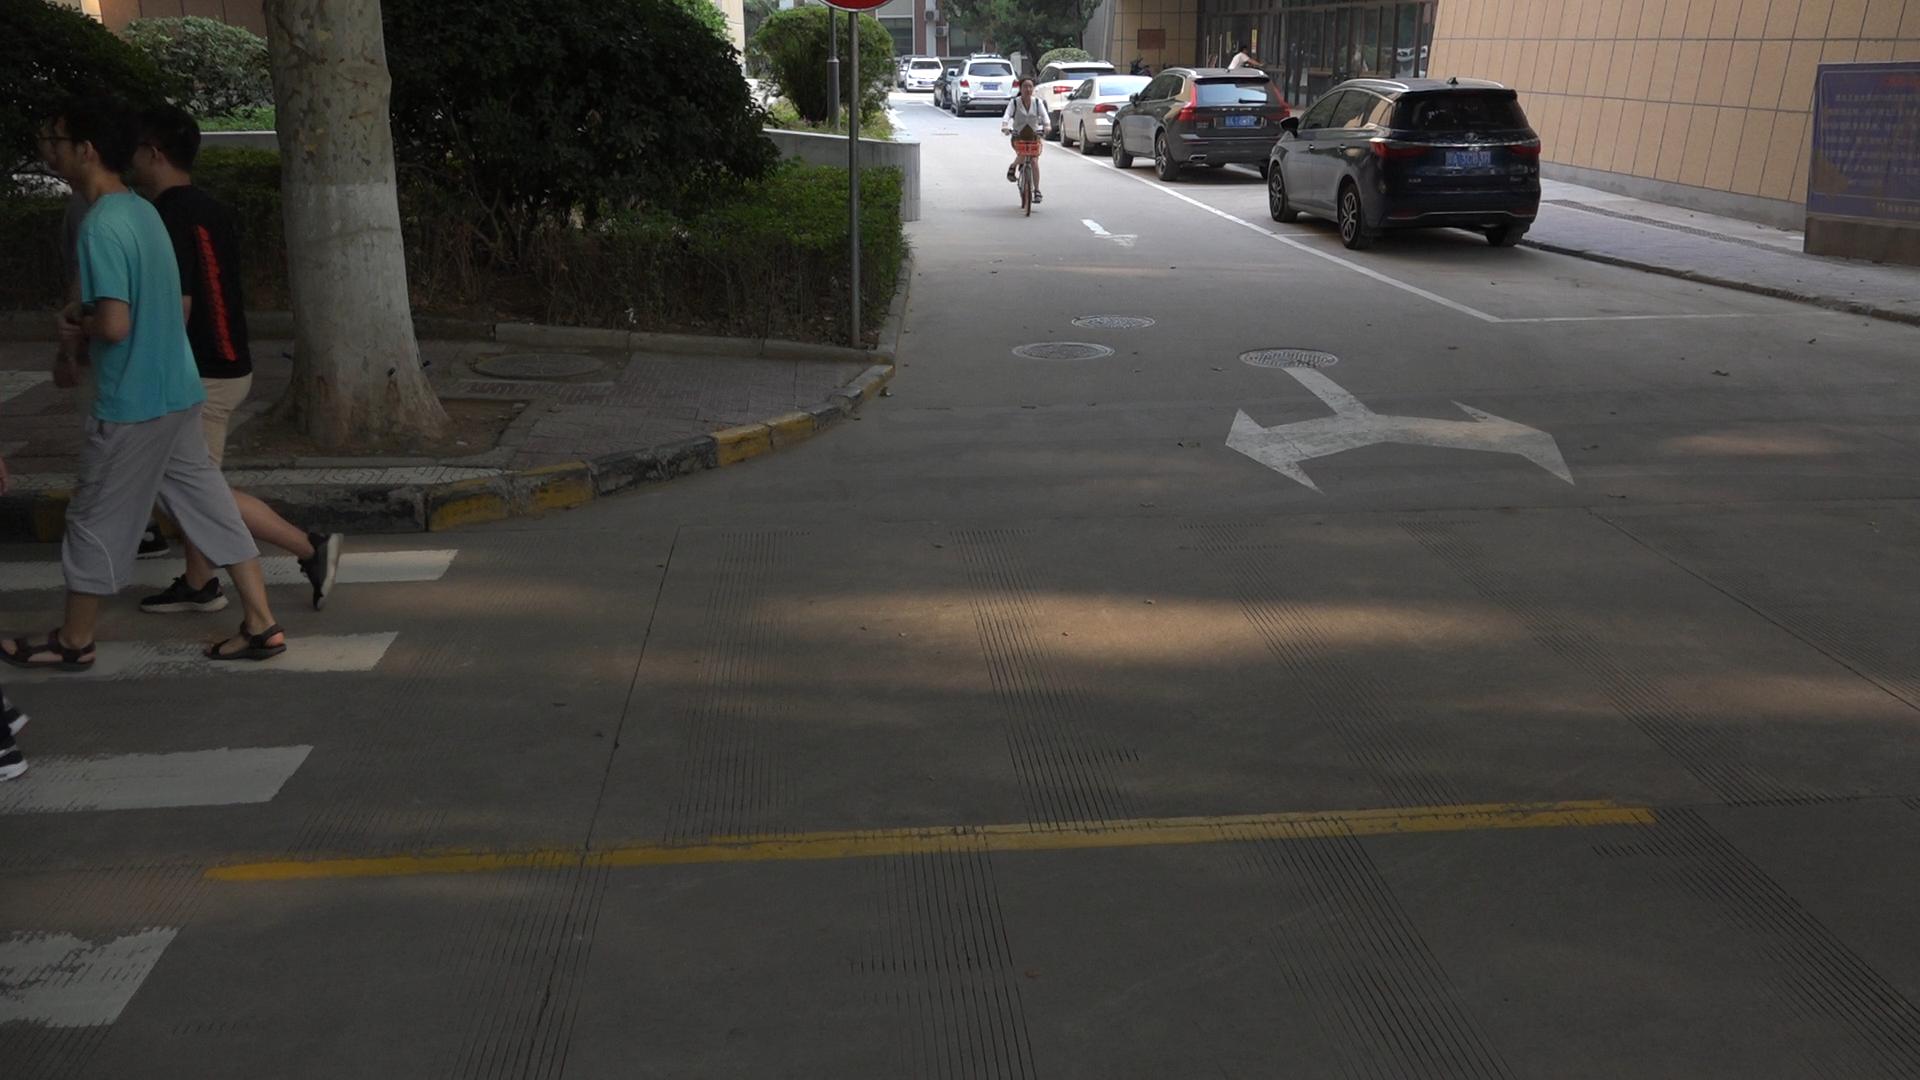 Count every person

5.